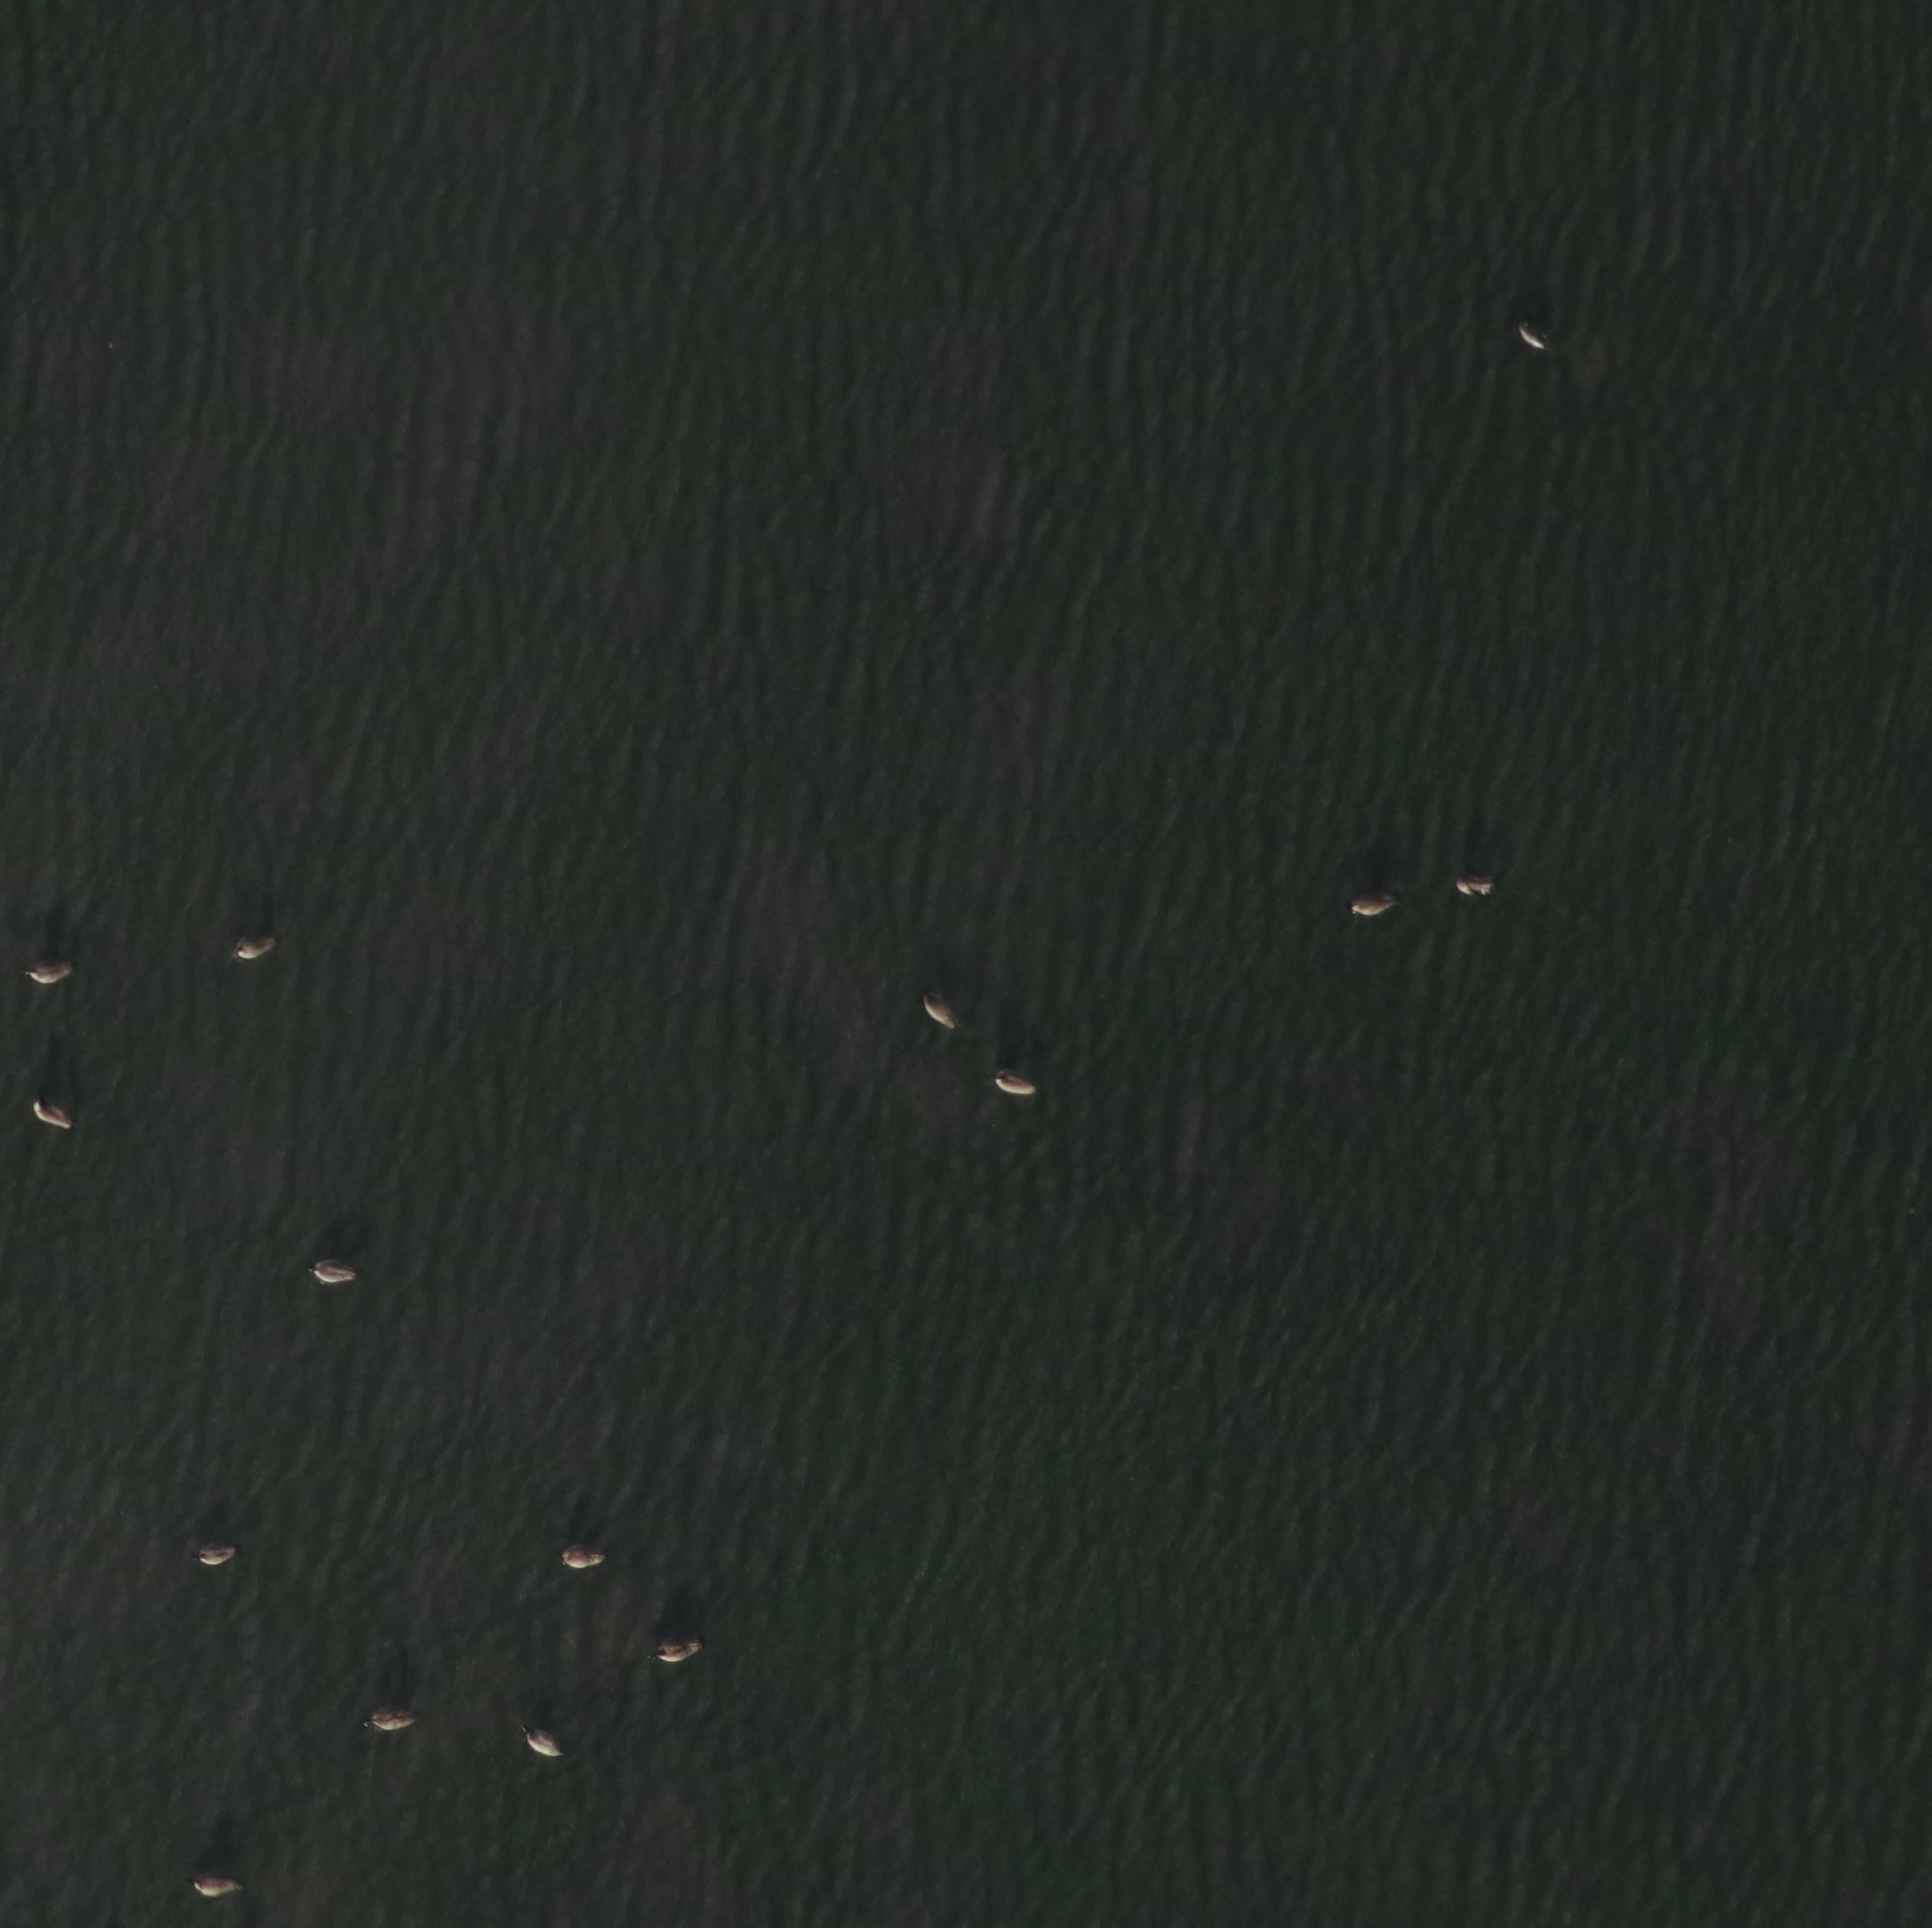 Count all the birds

15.